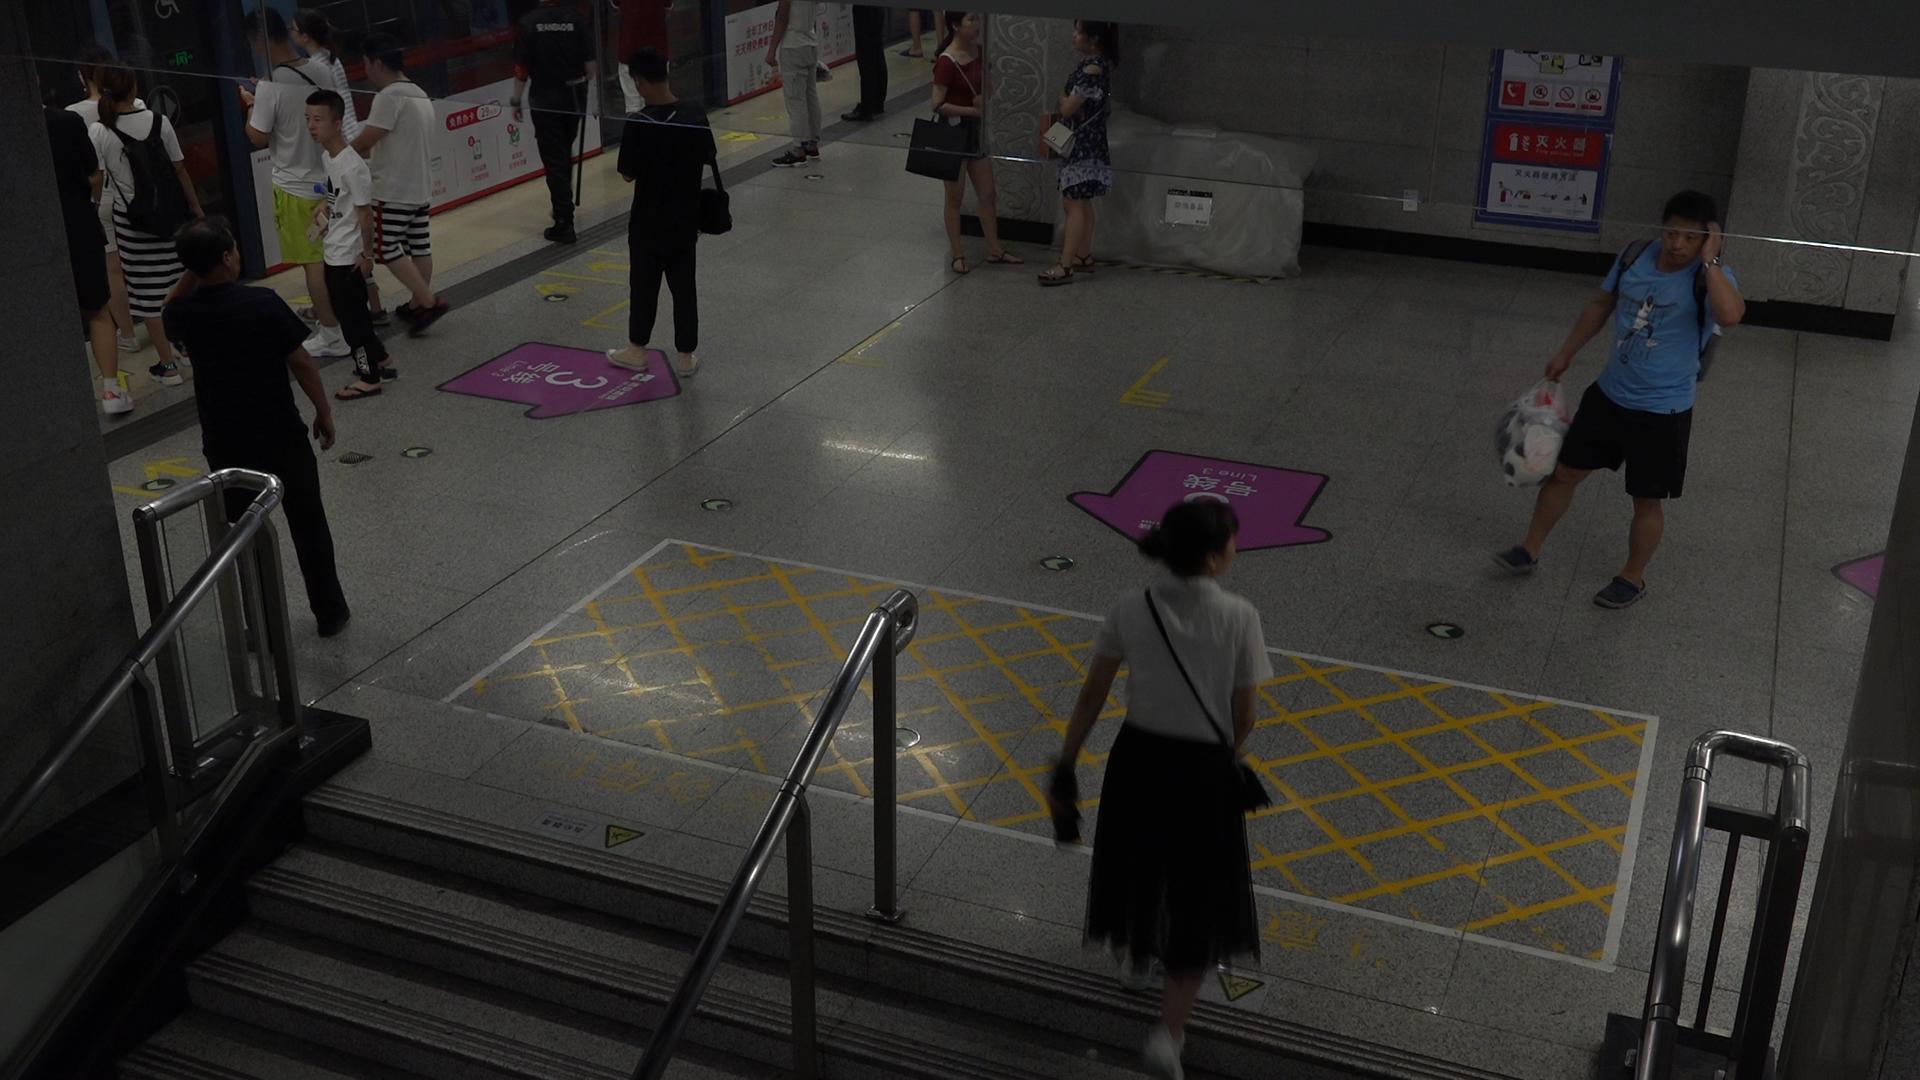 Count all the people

14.